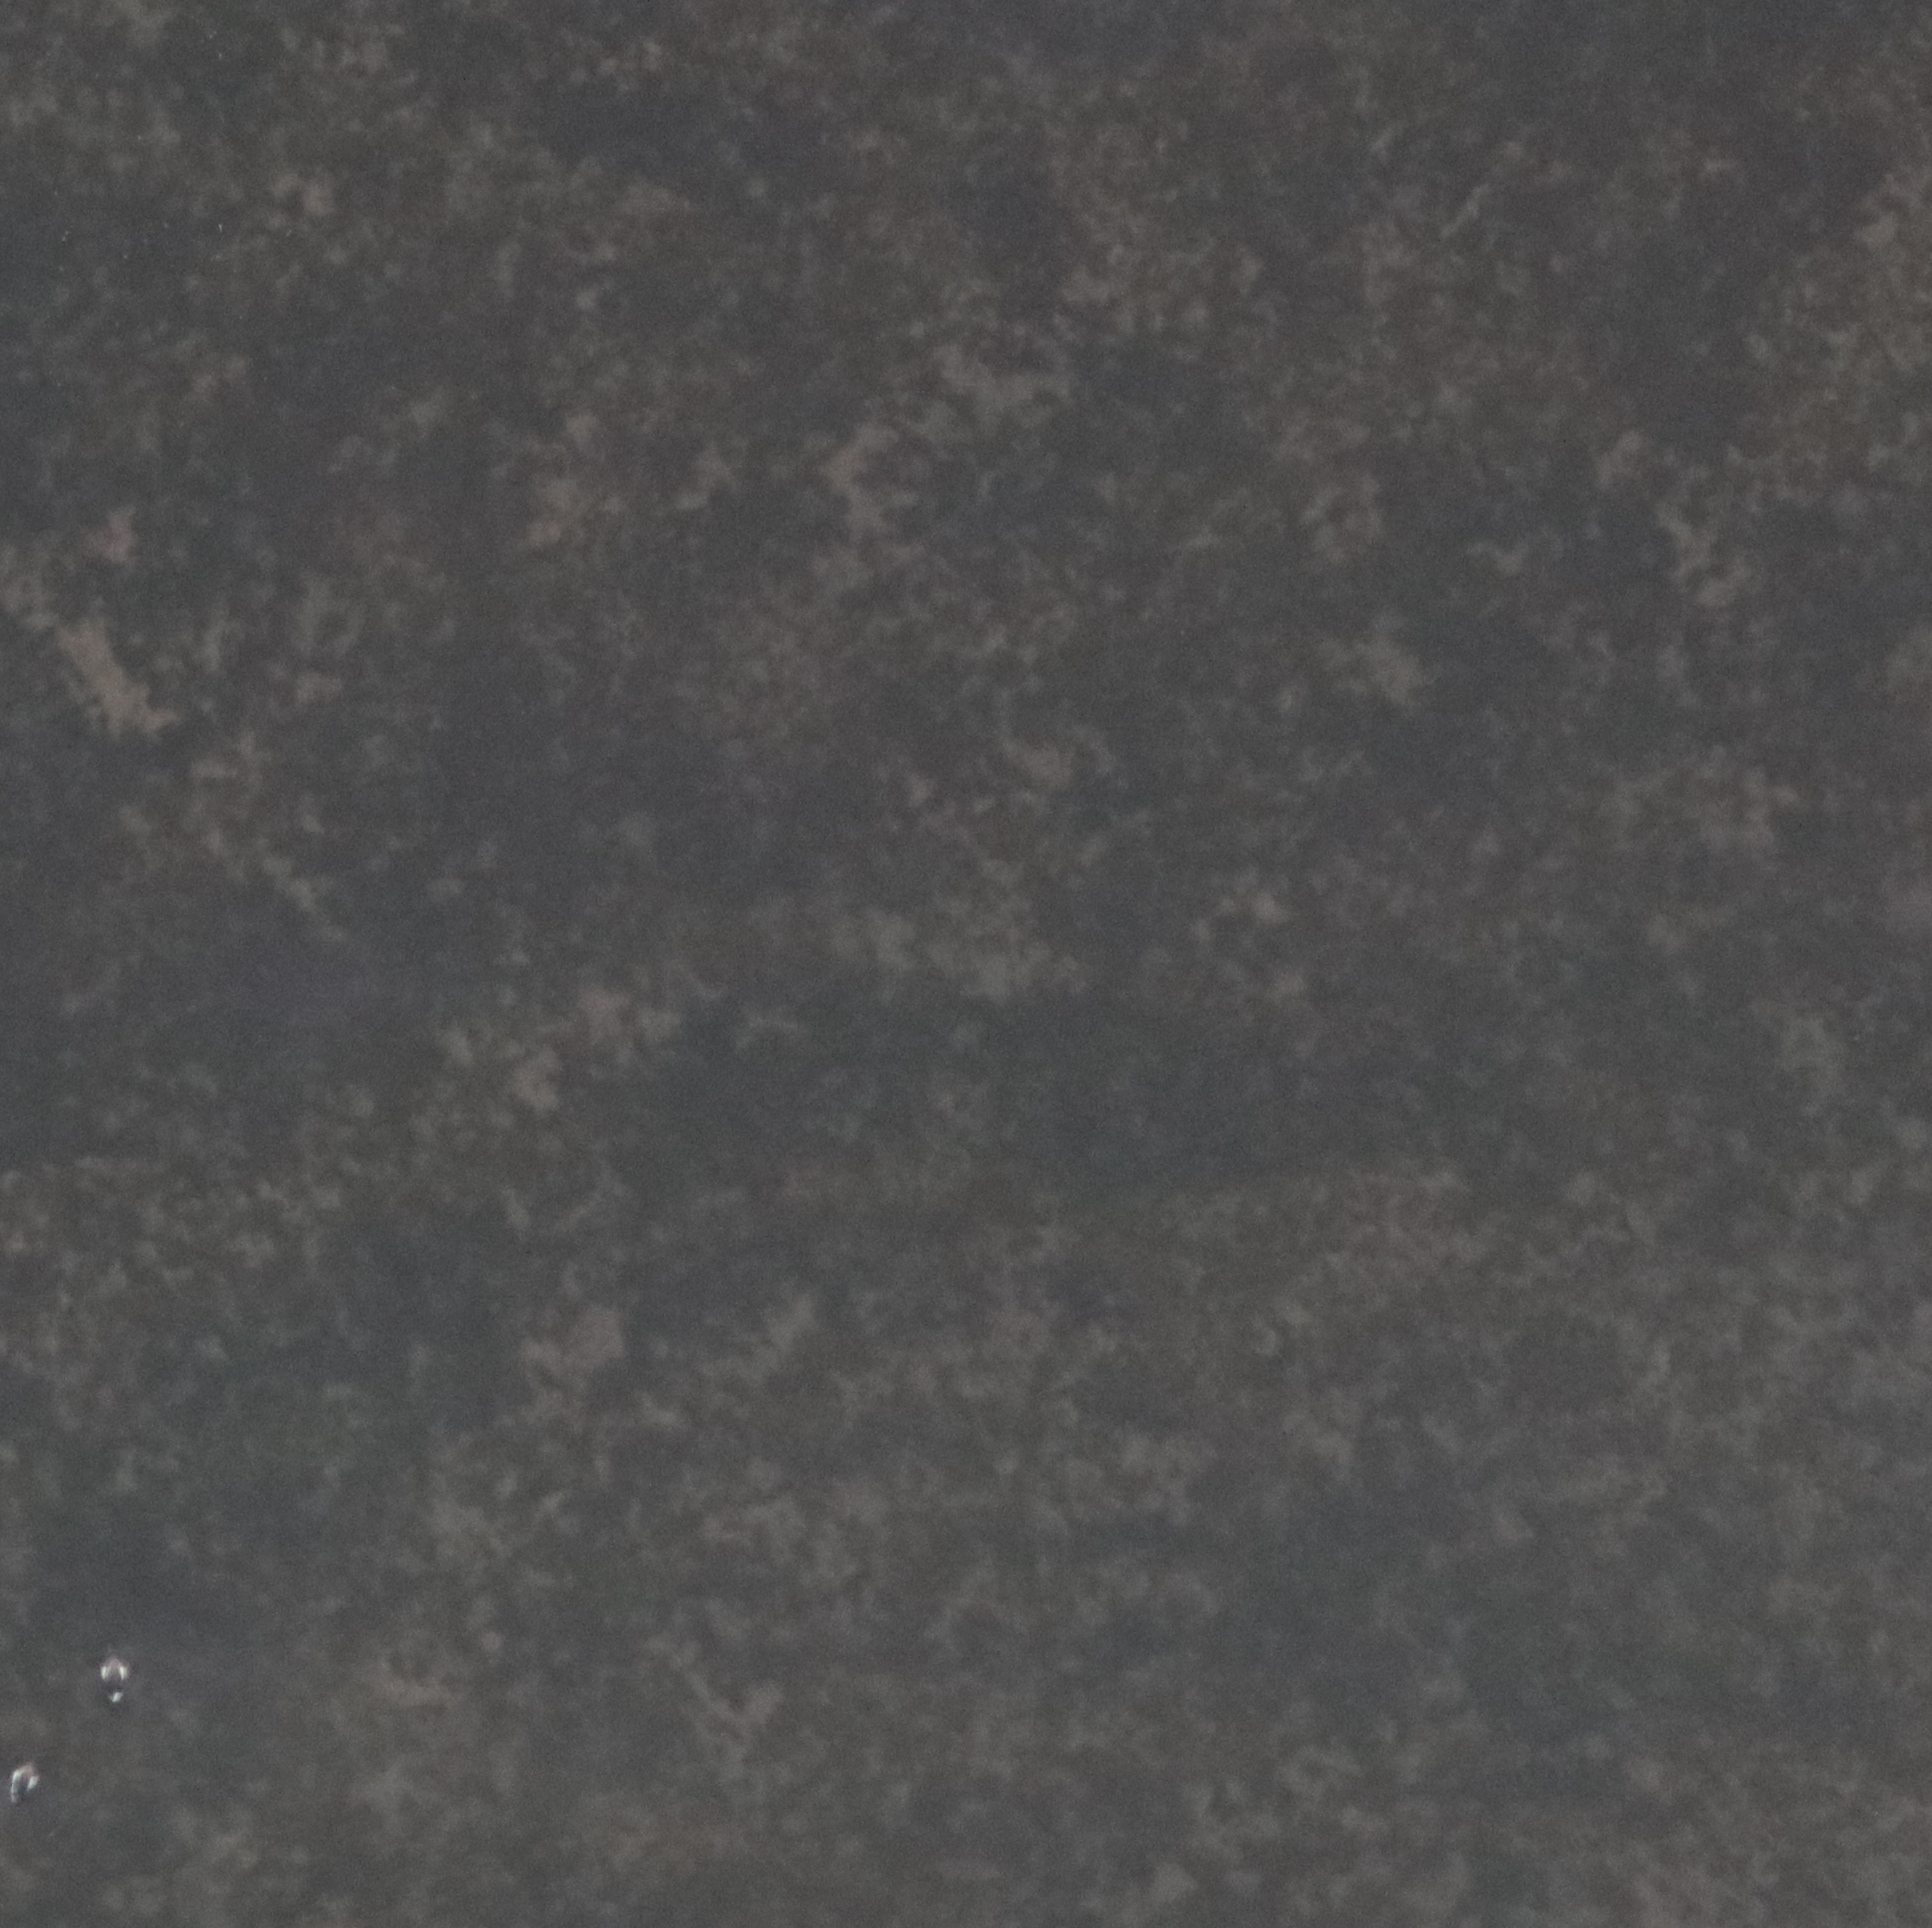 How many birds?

2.